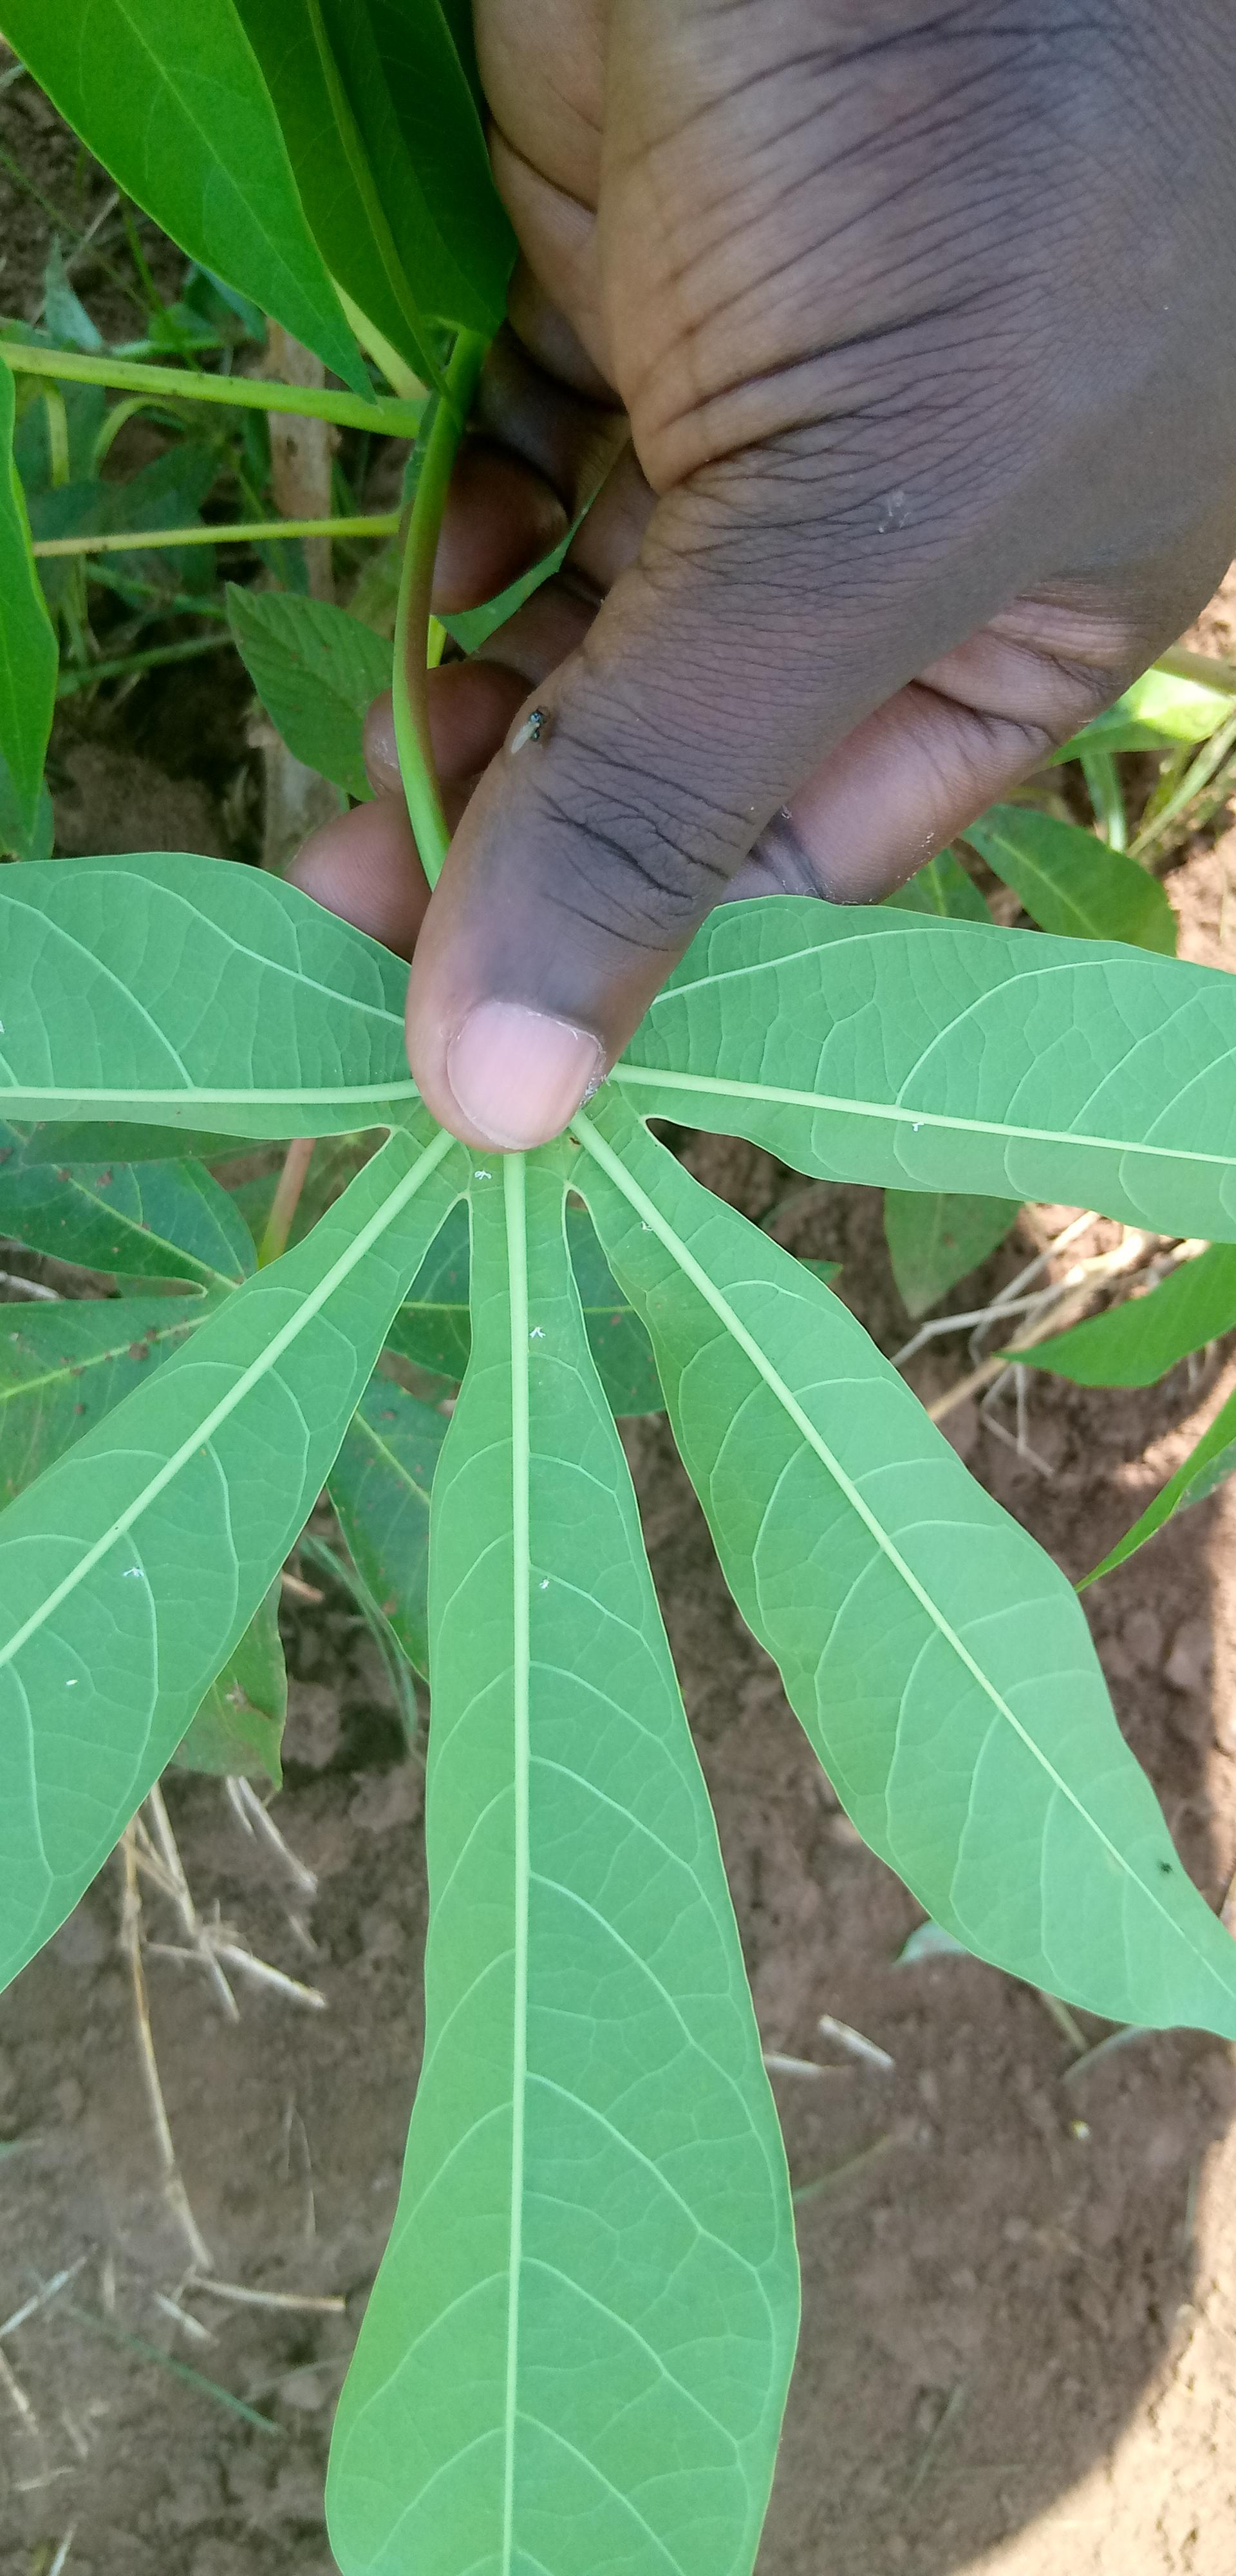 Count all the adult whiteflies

7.